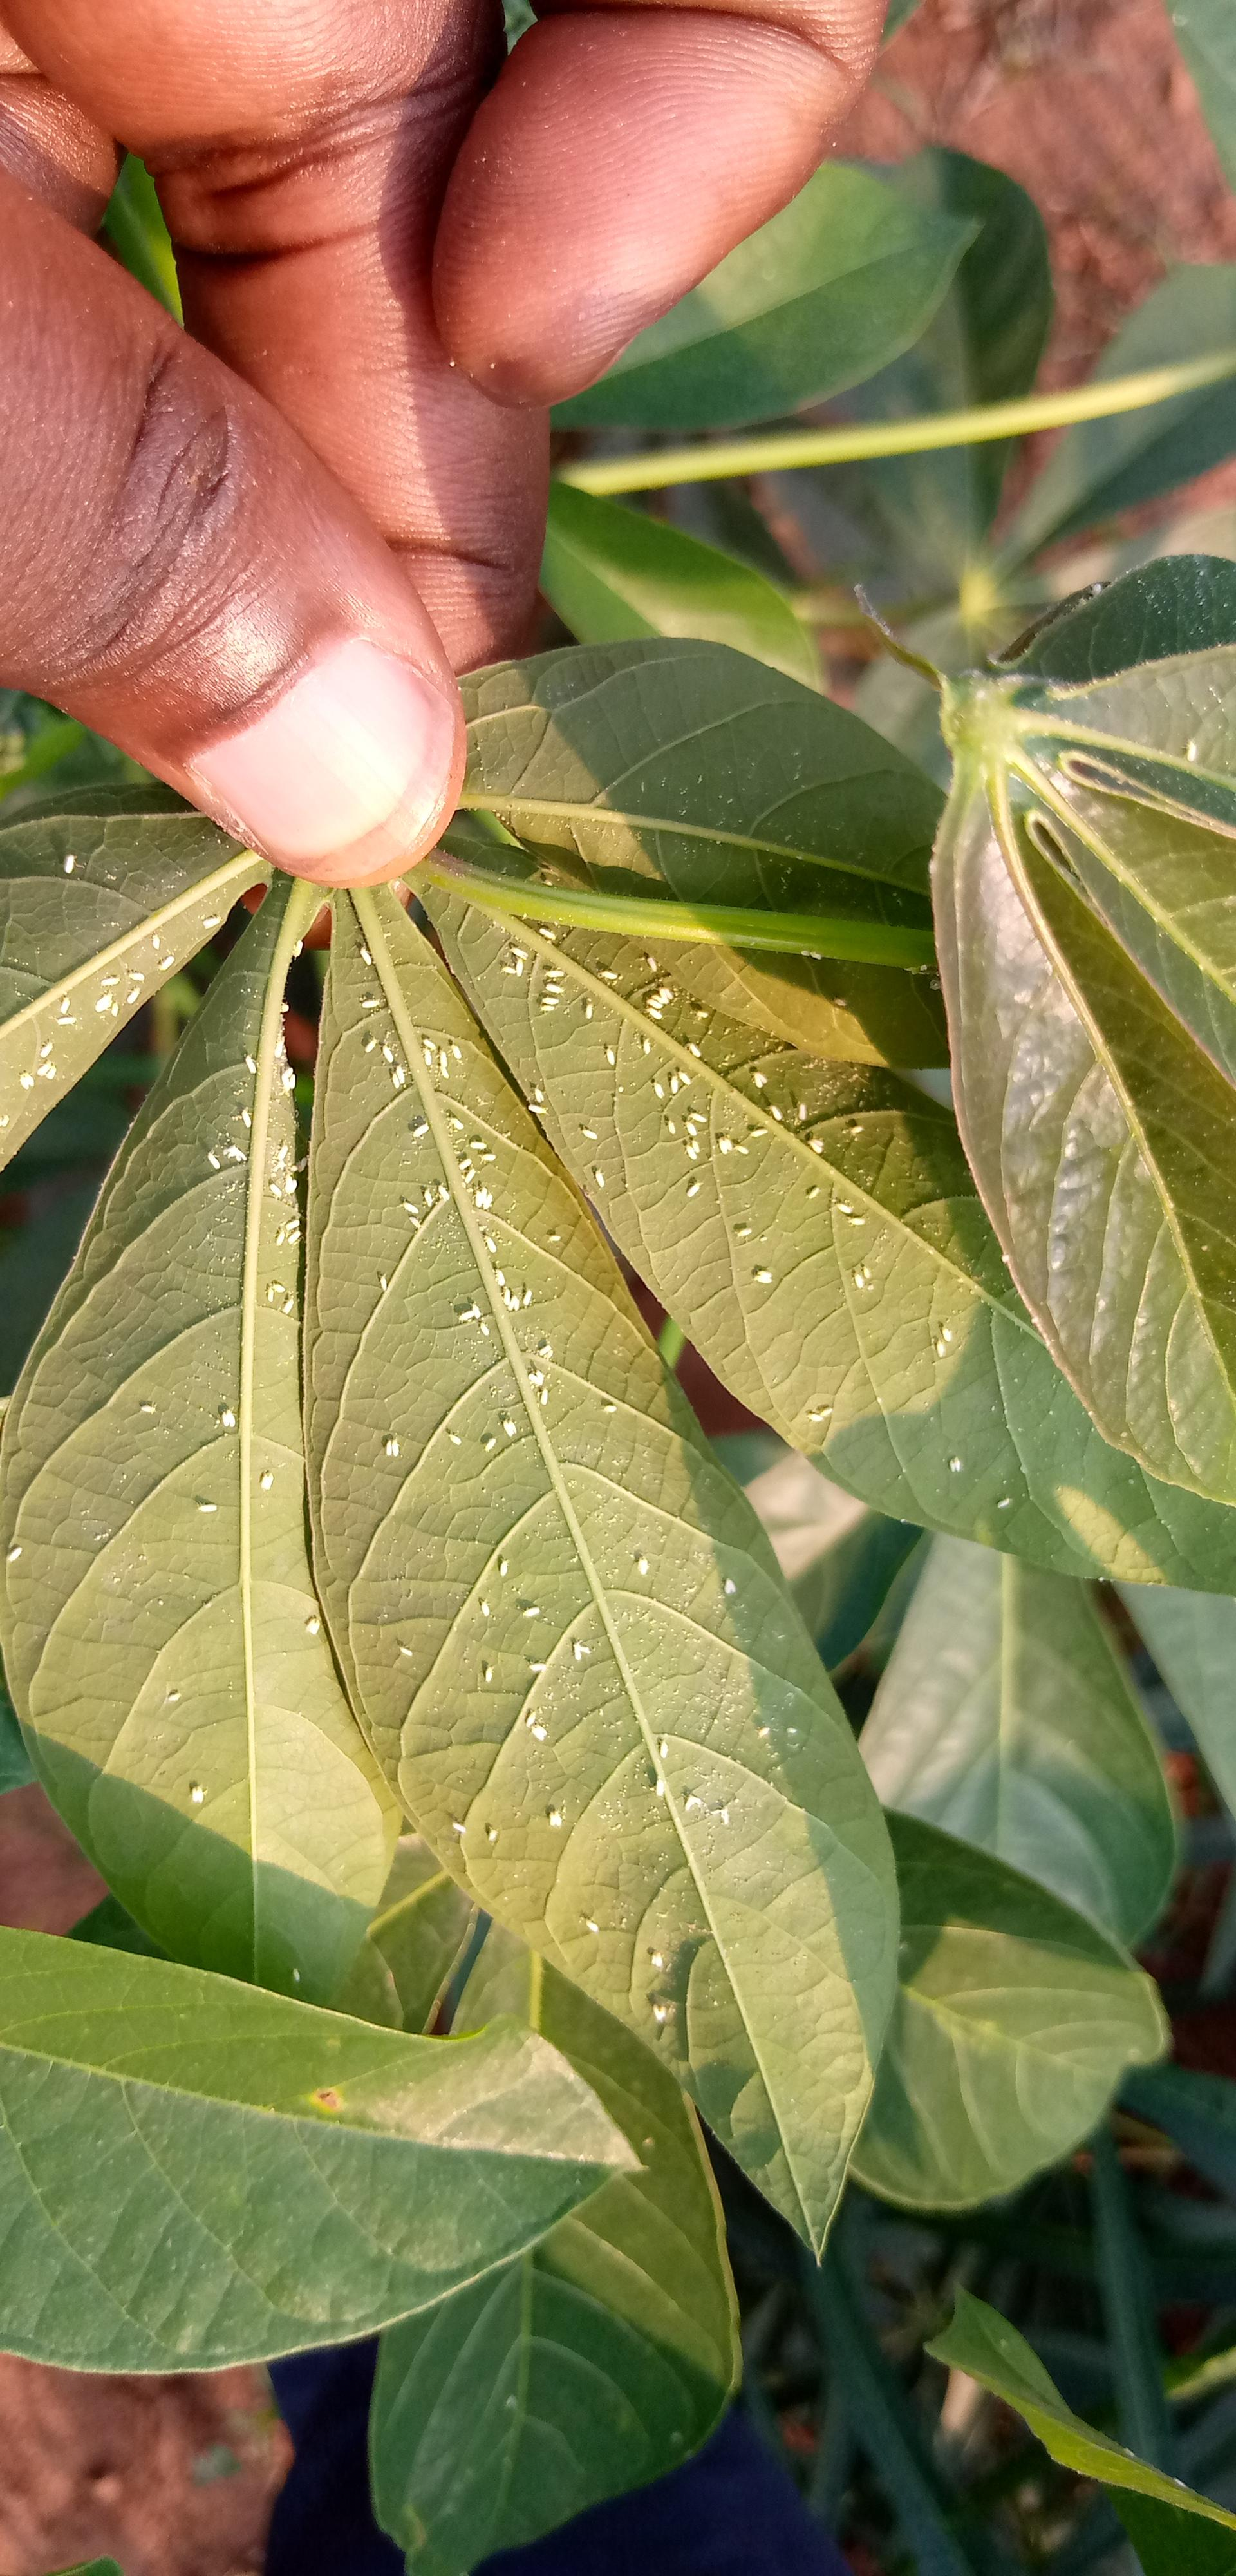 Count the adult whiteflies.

189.